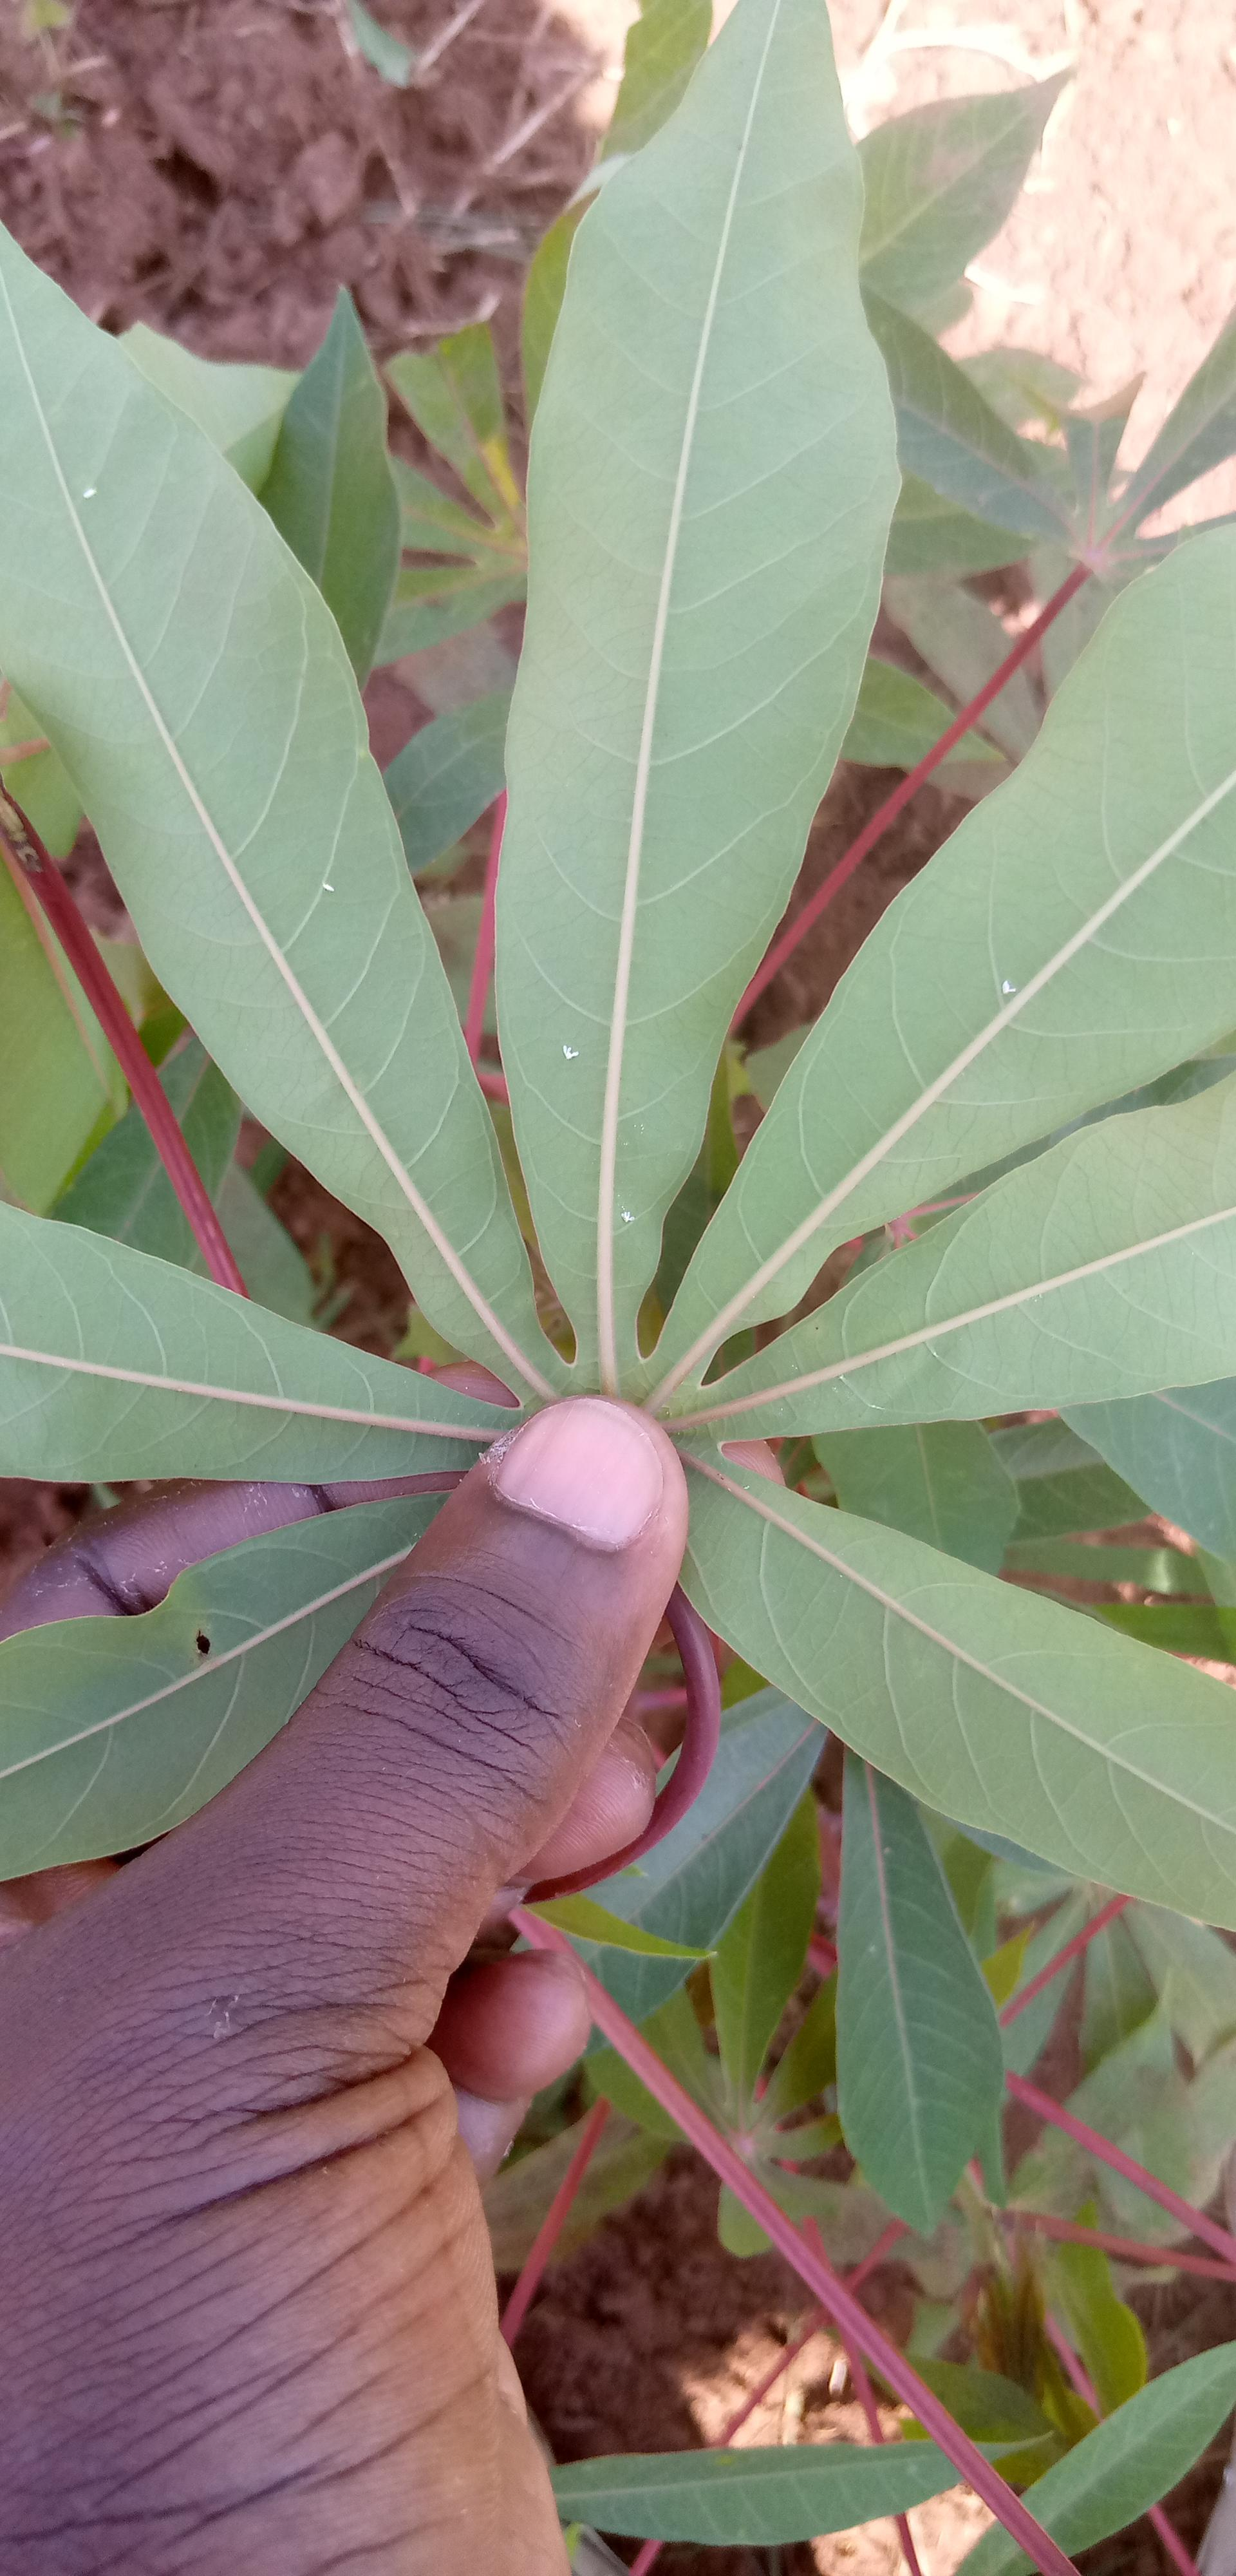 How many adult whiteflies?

5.